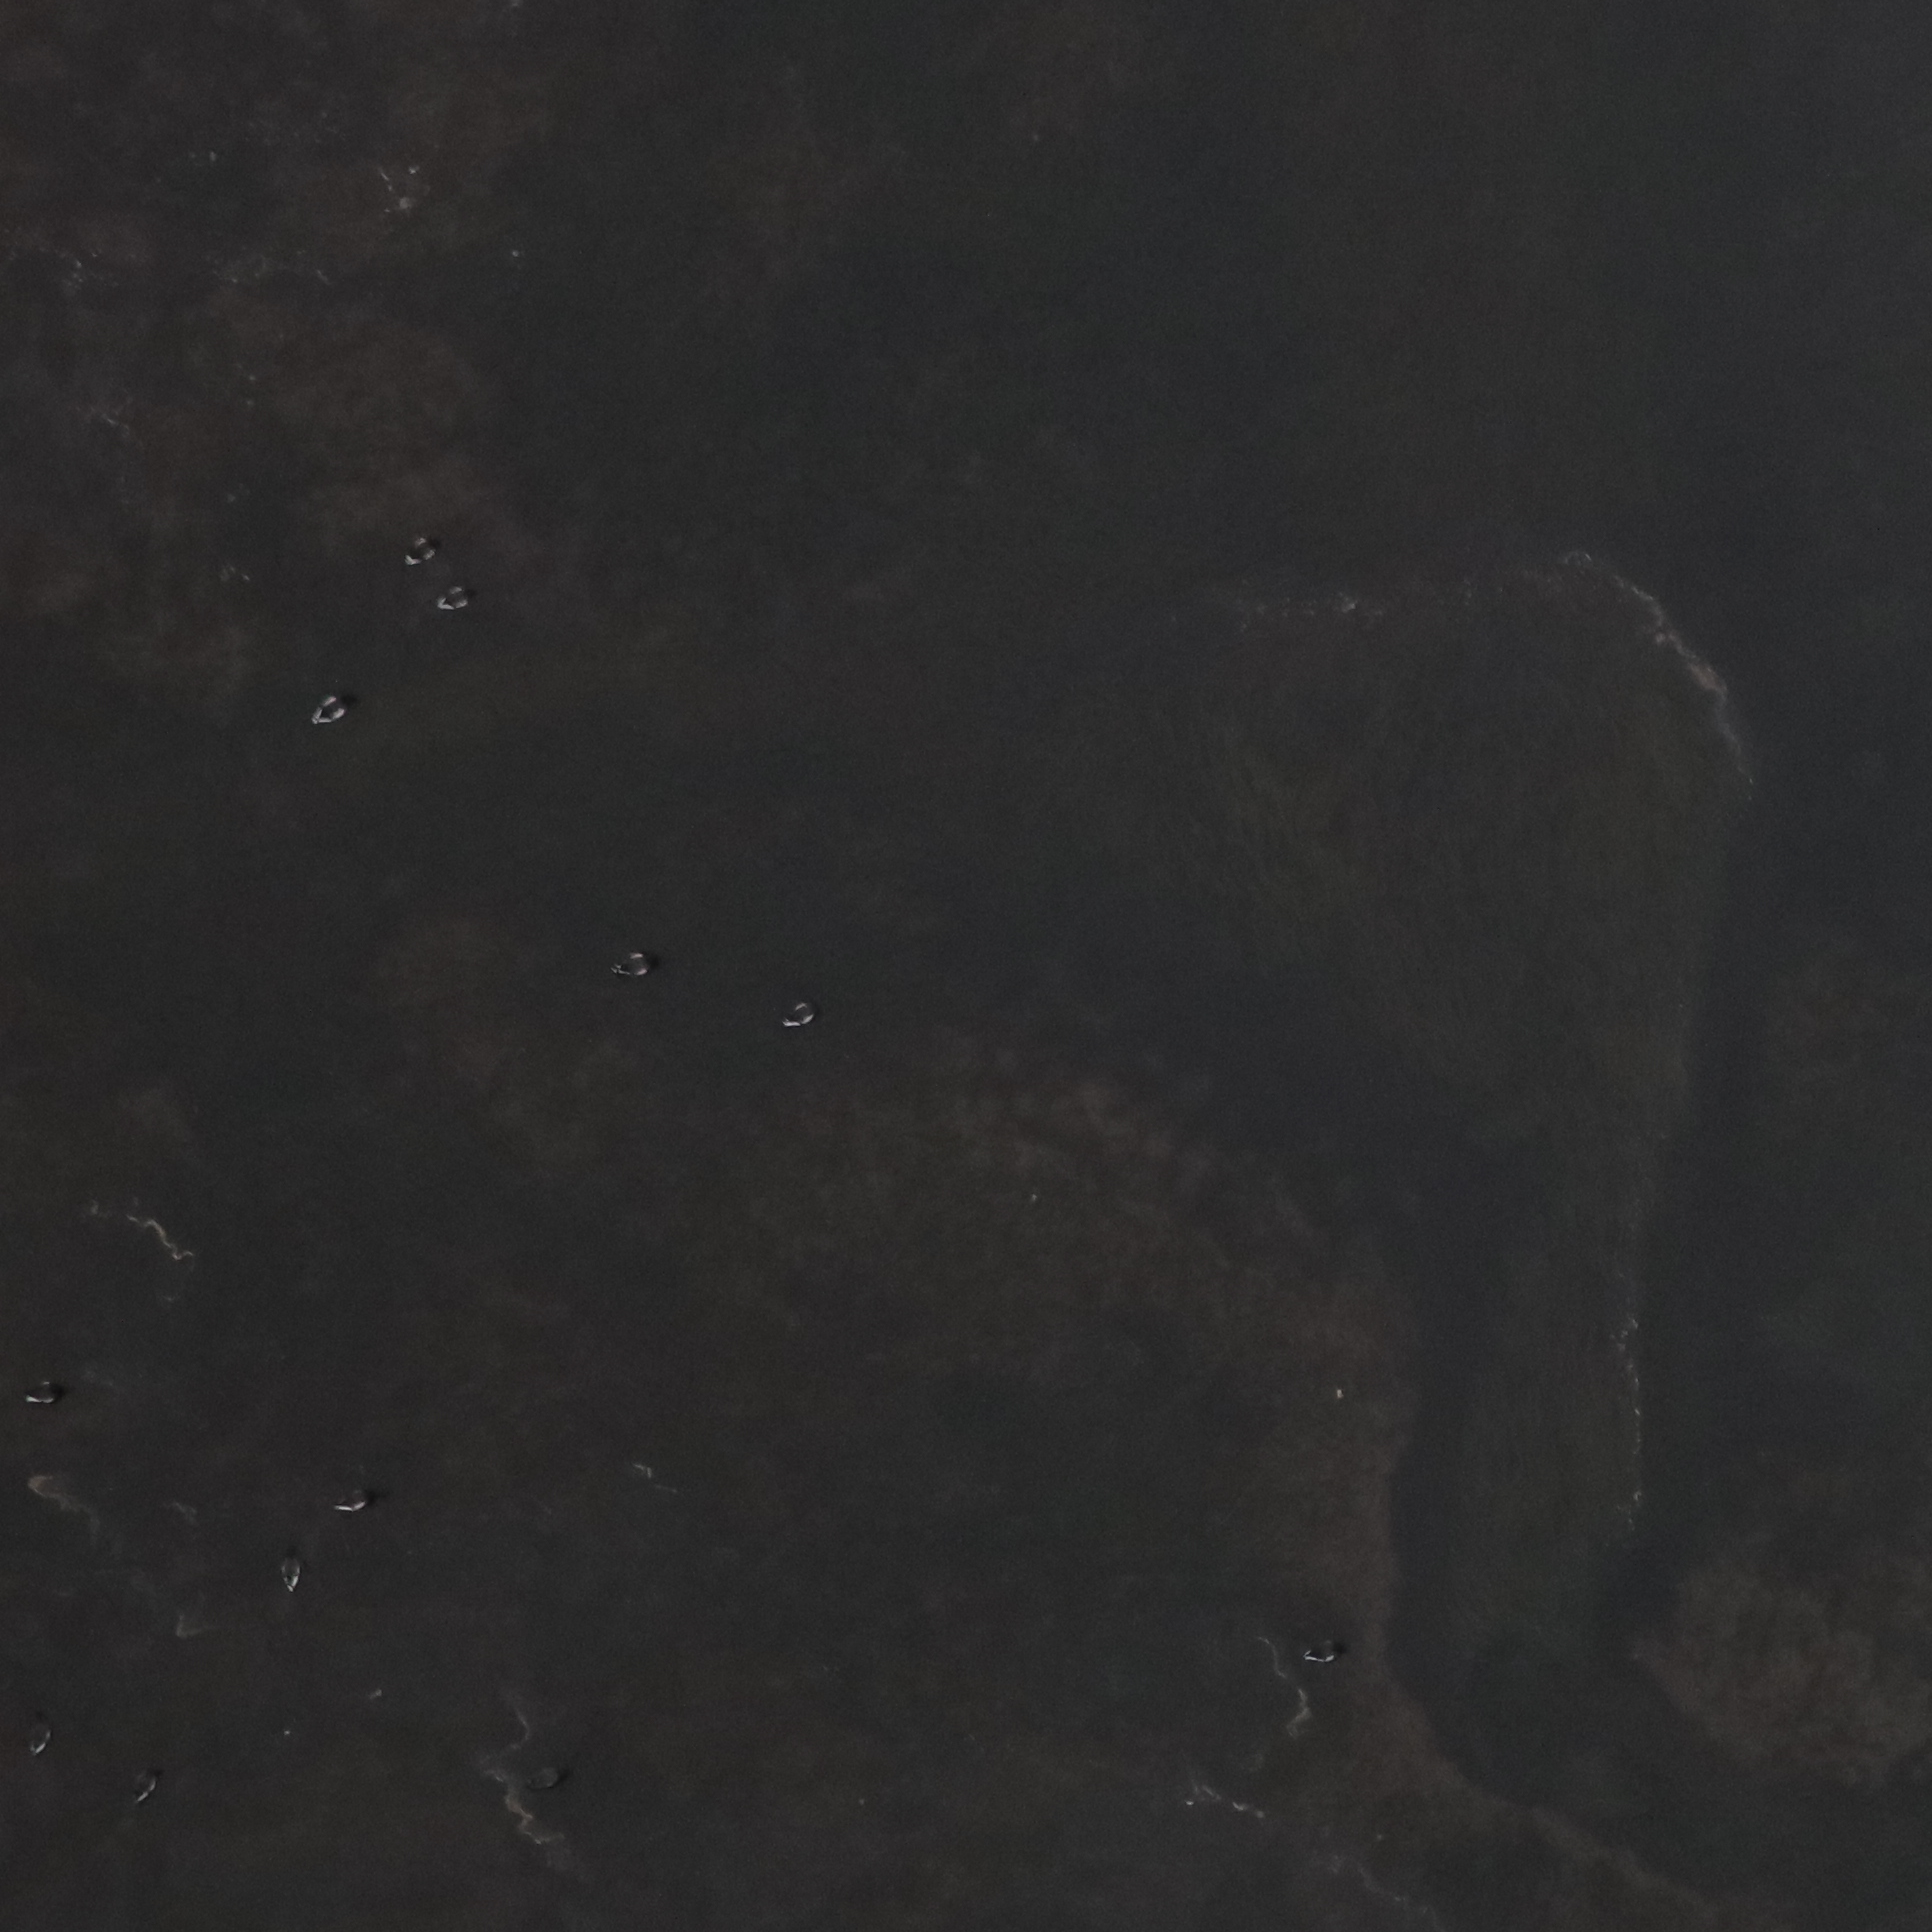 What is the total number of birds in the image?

12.